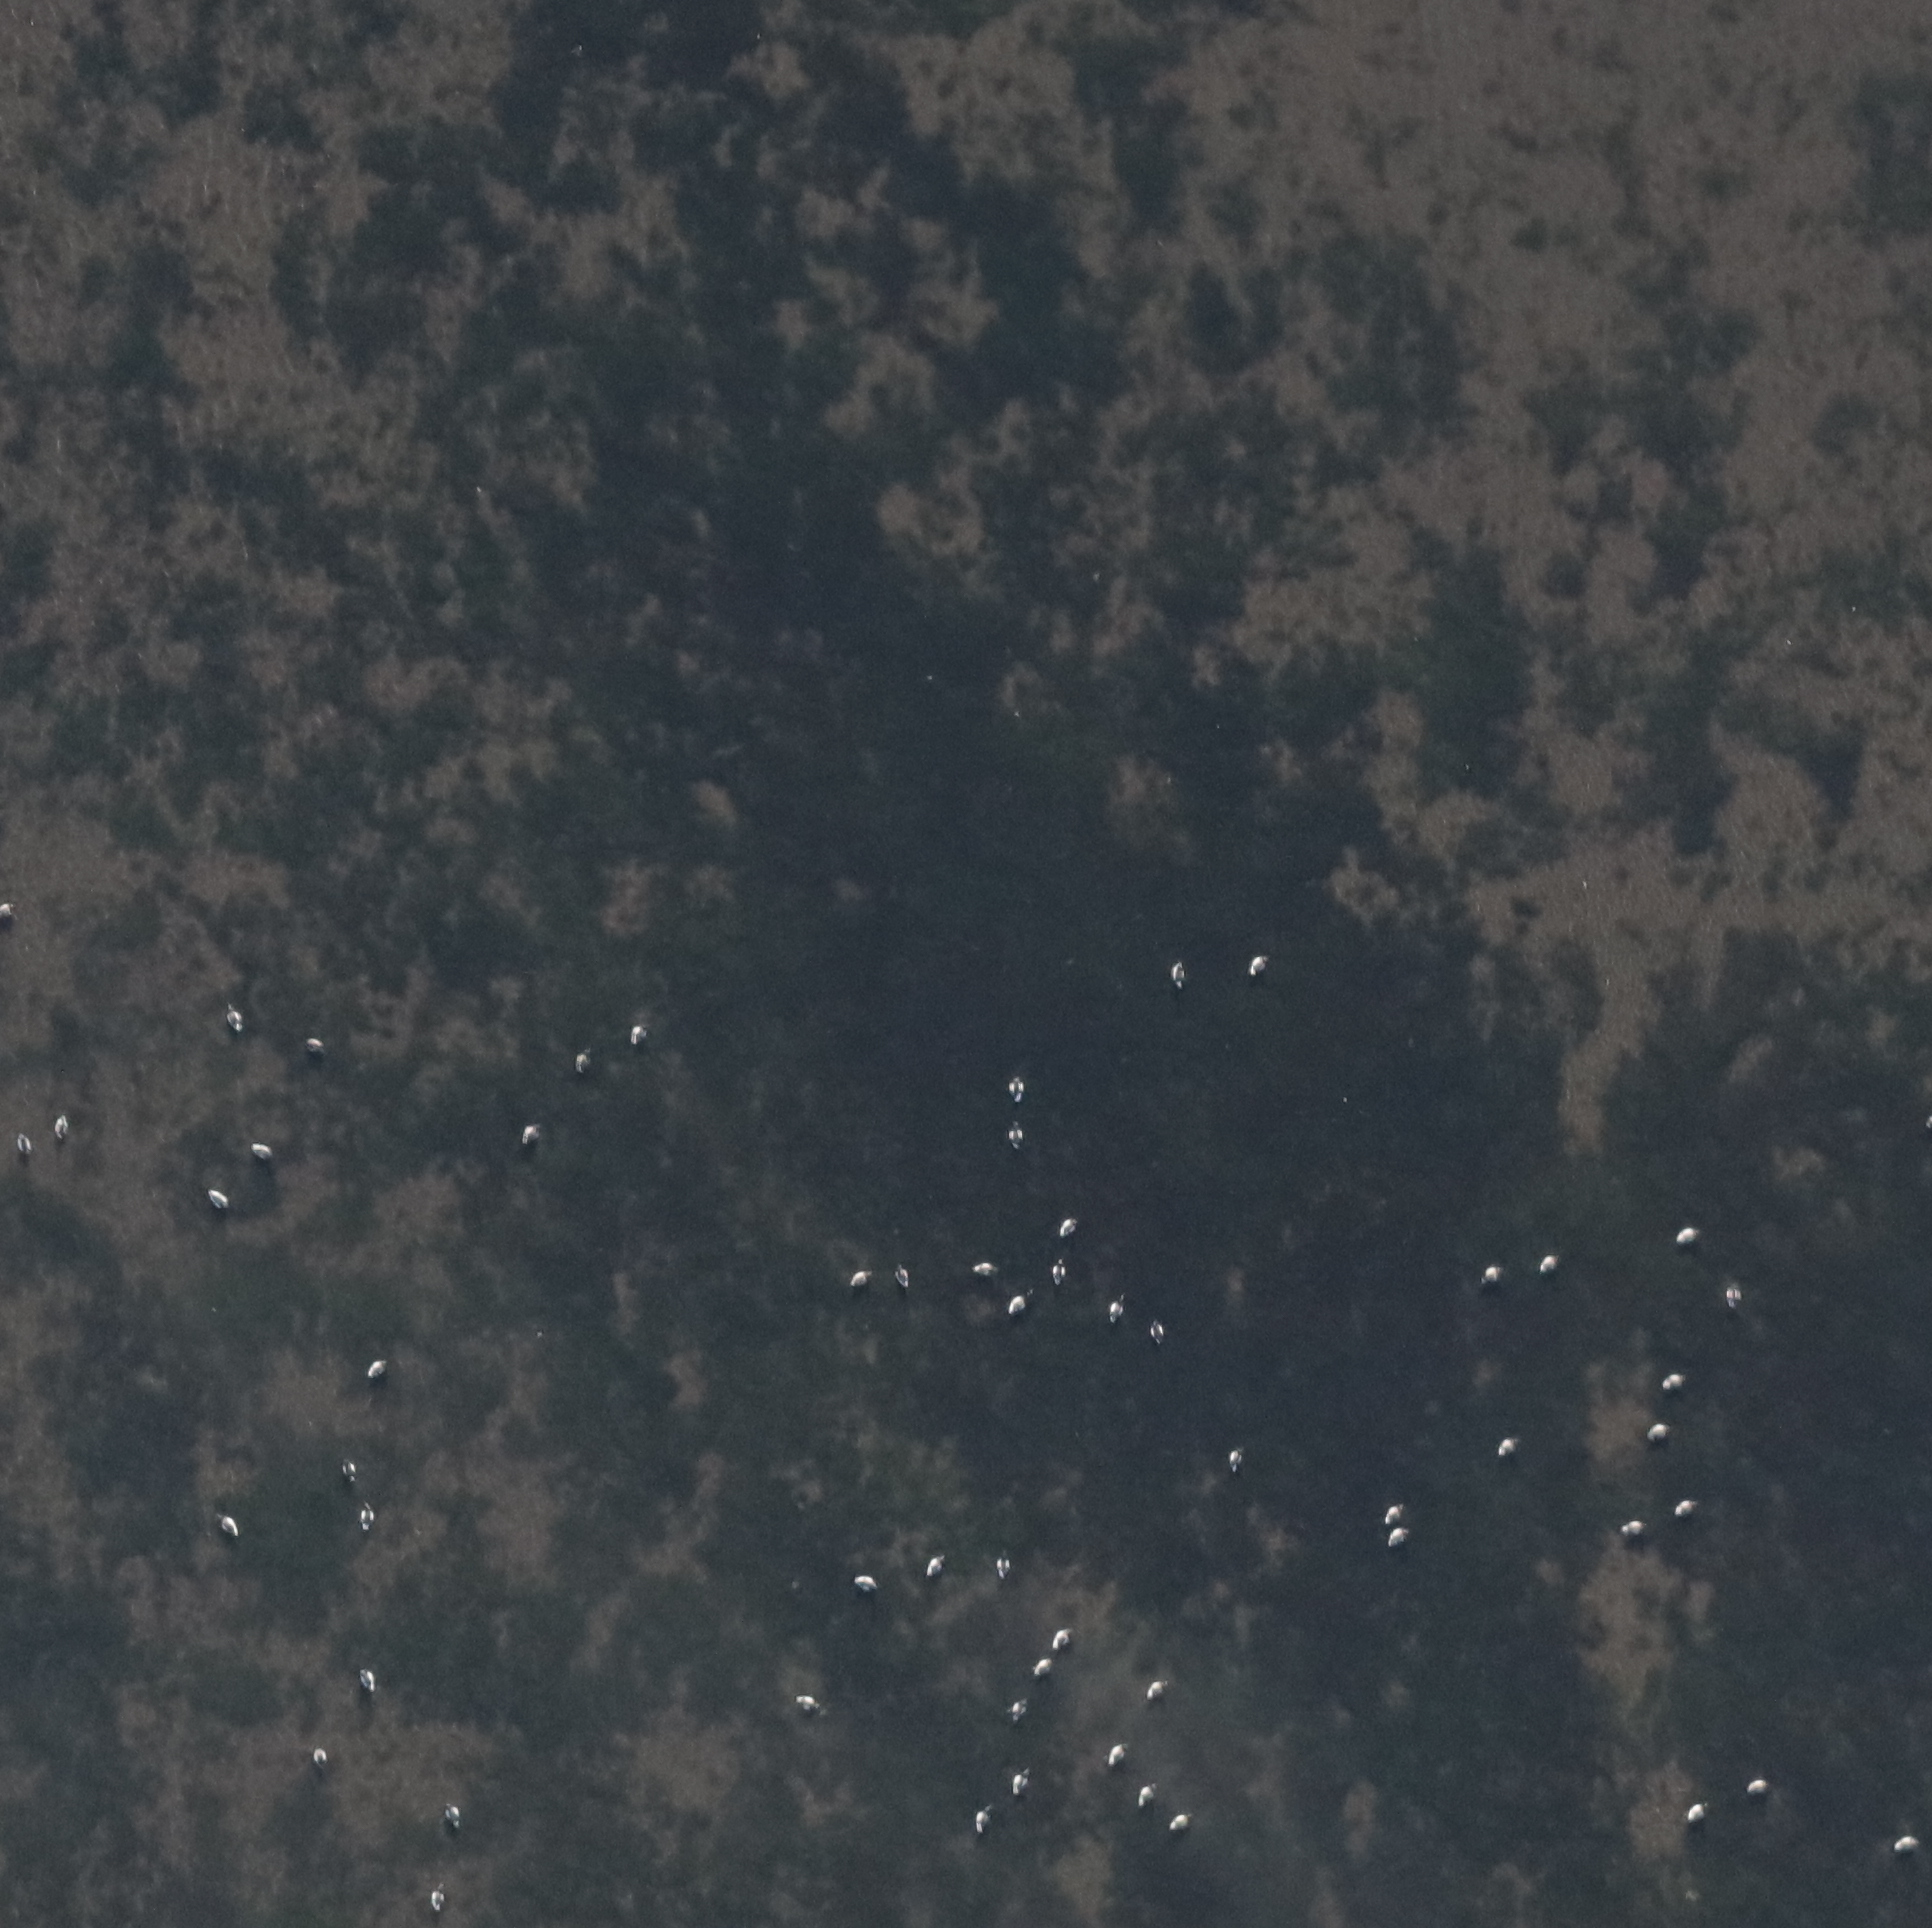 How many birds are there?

58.